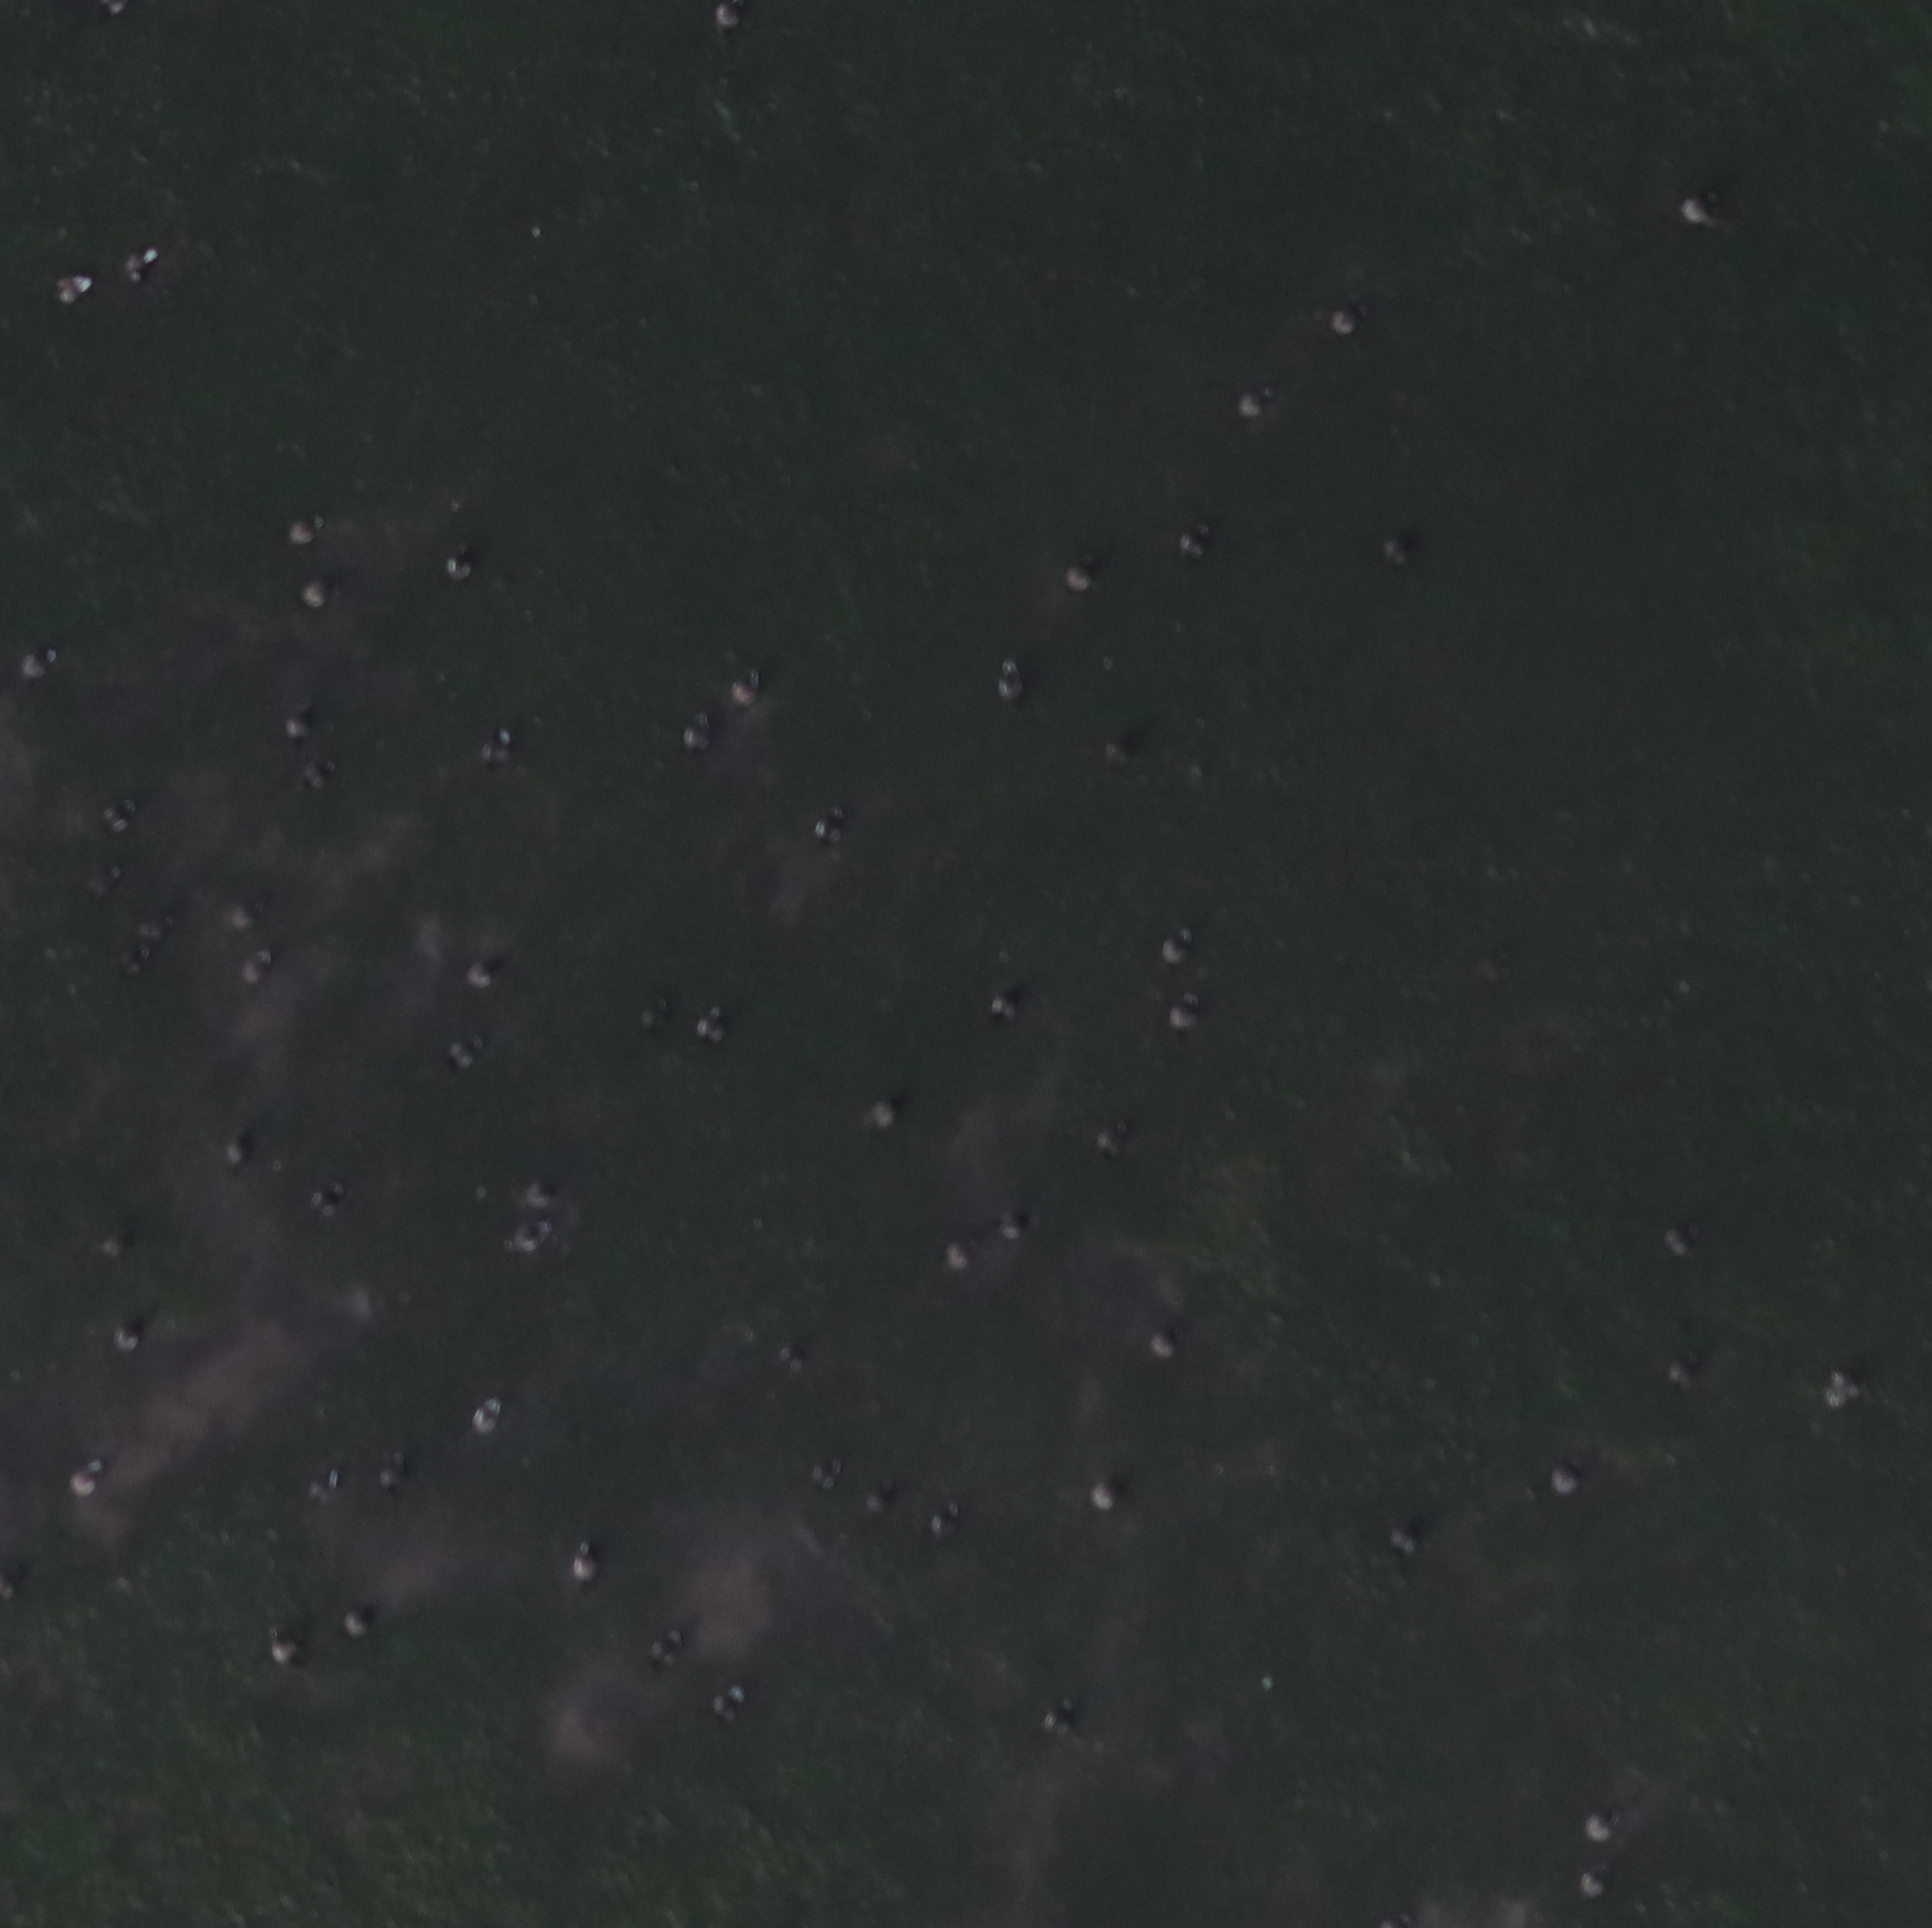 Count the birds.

61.